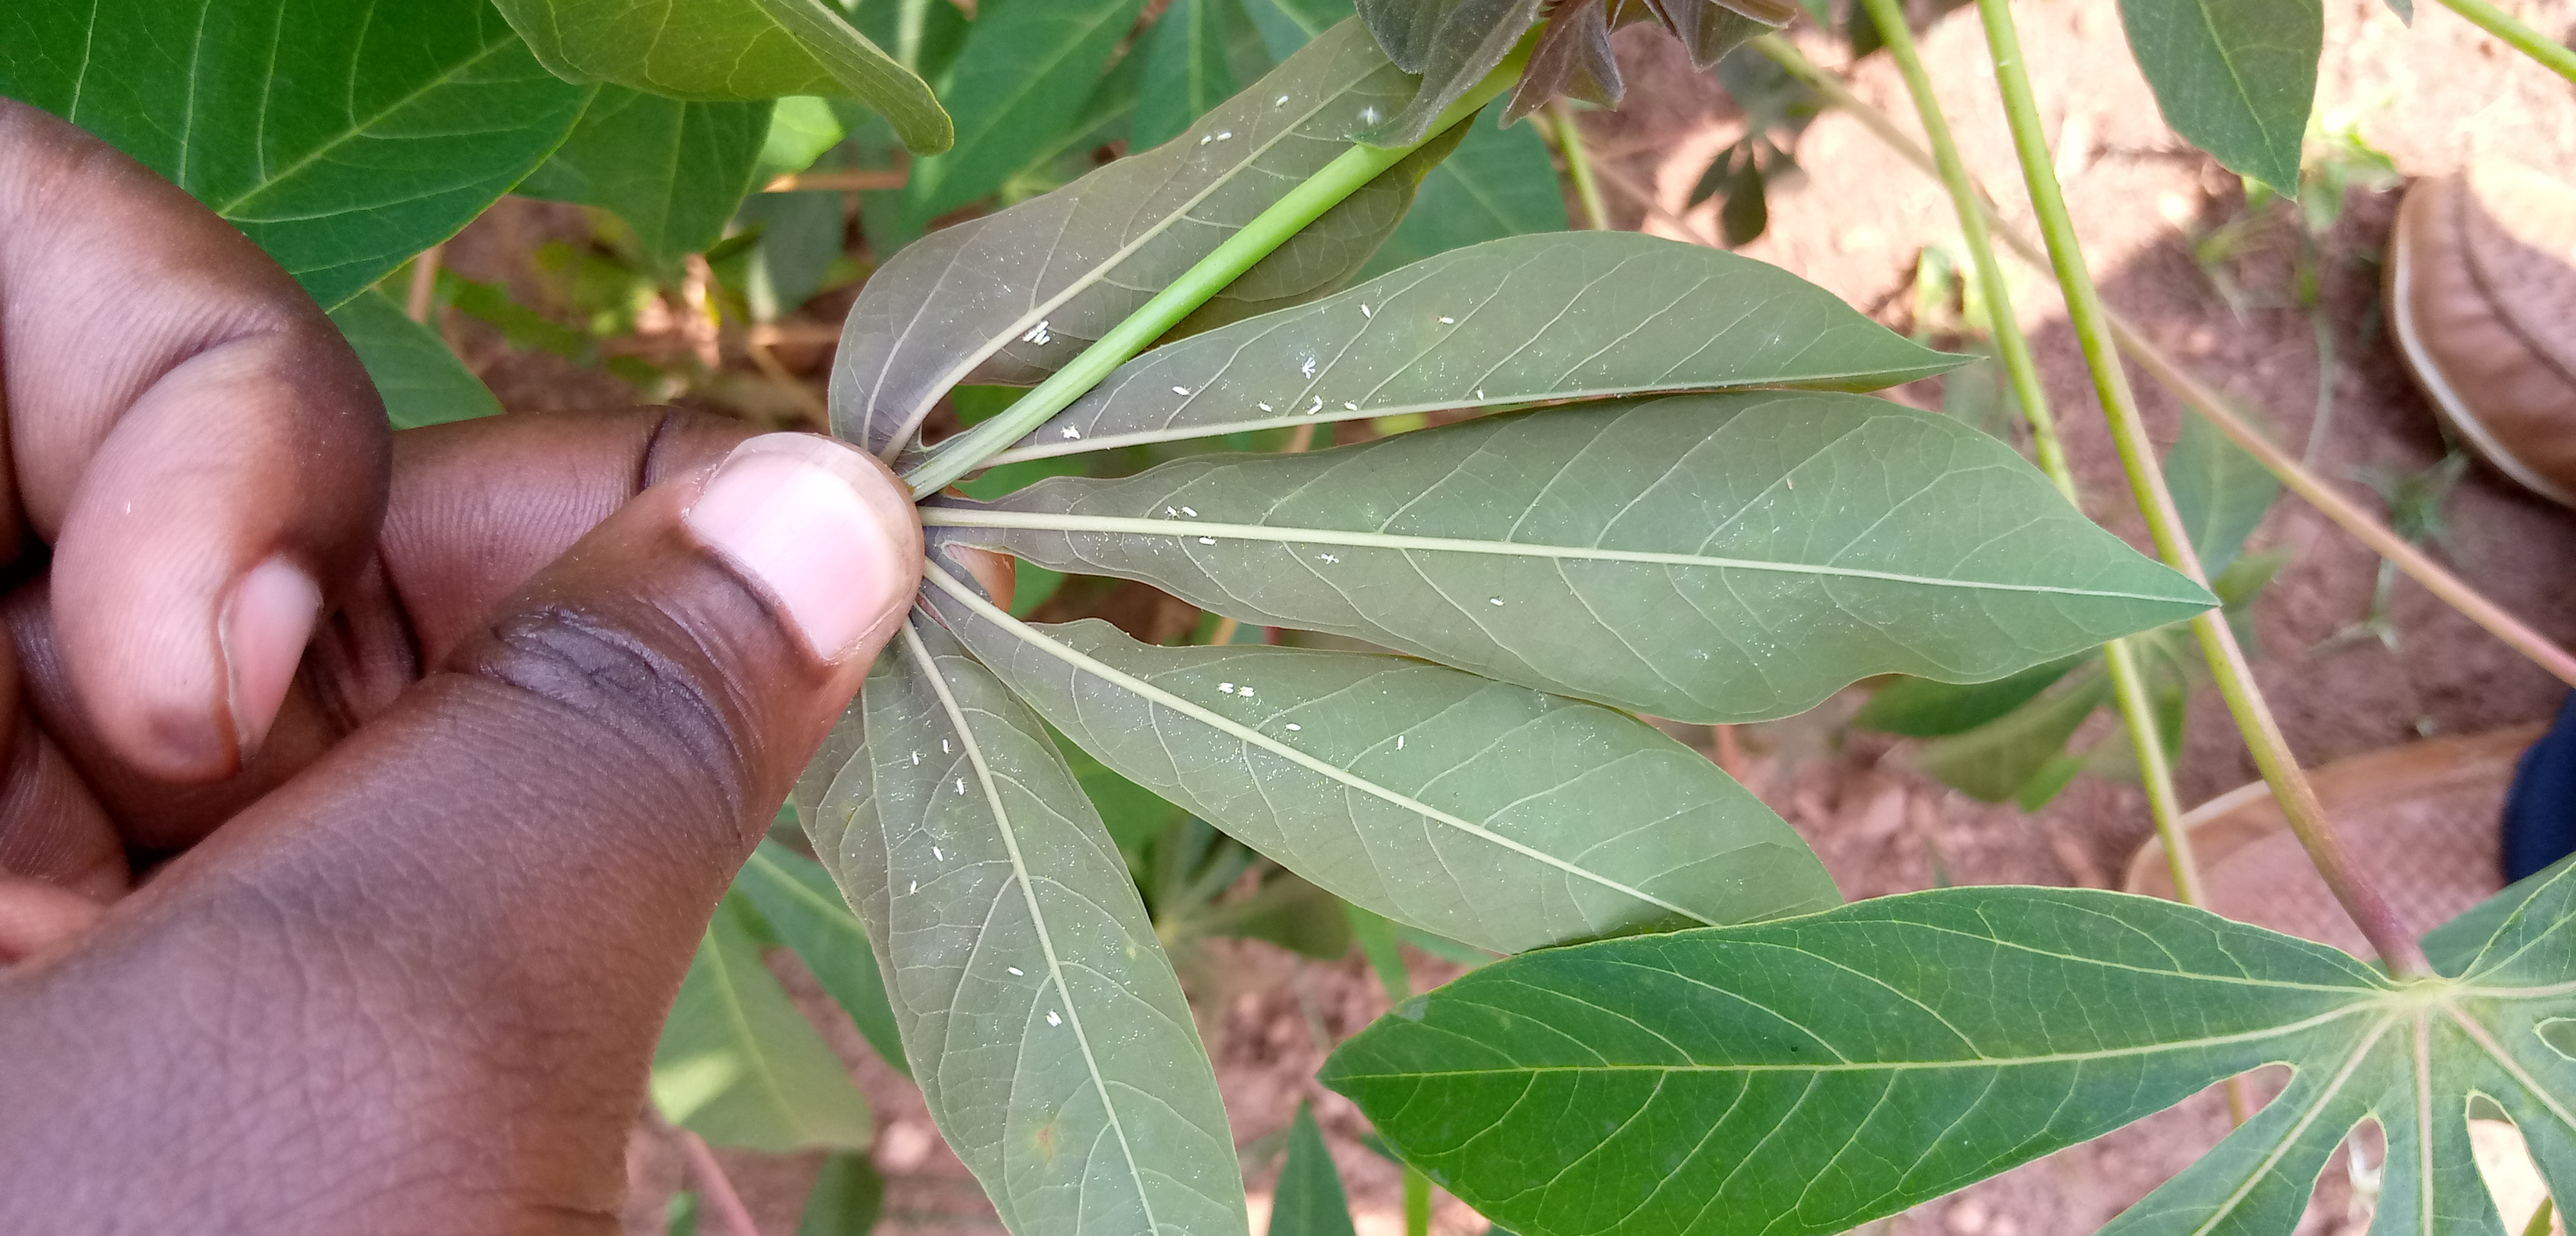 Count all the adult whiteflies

37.